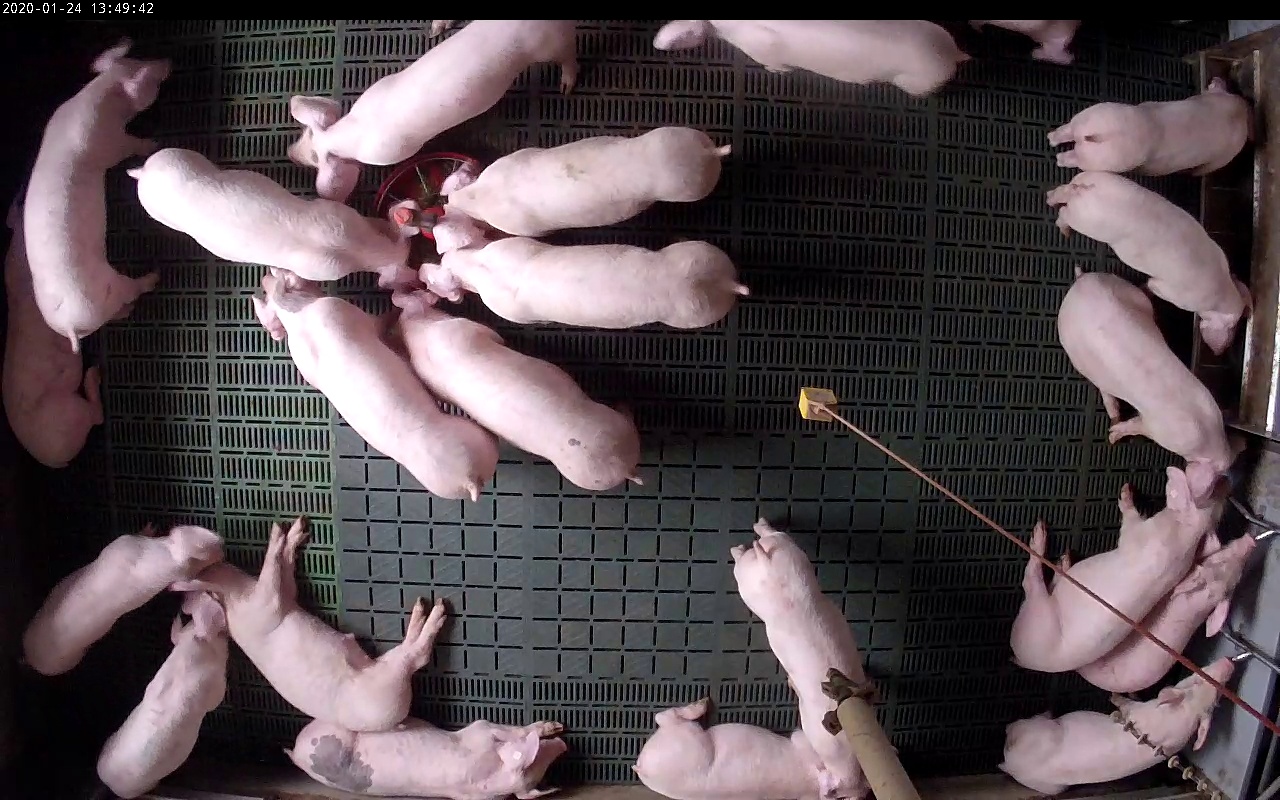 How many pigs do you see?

22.